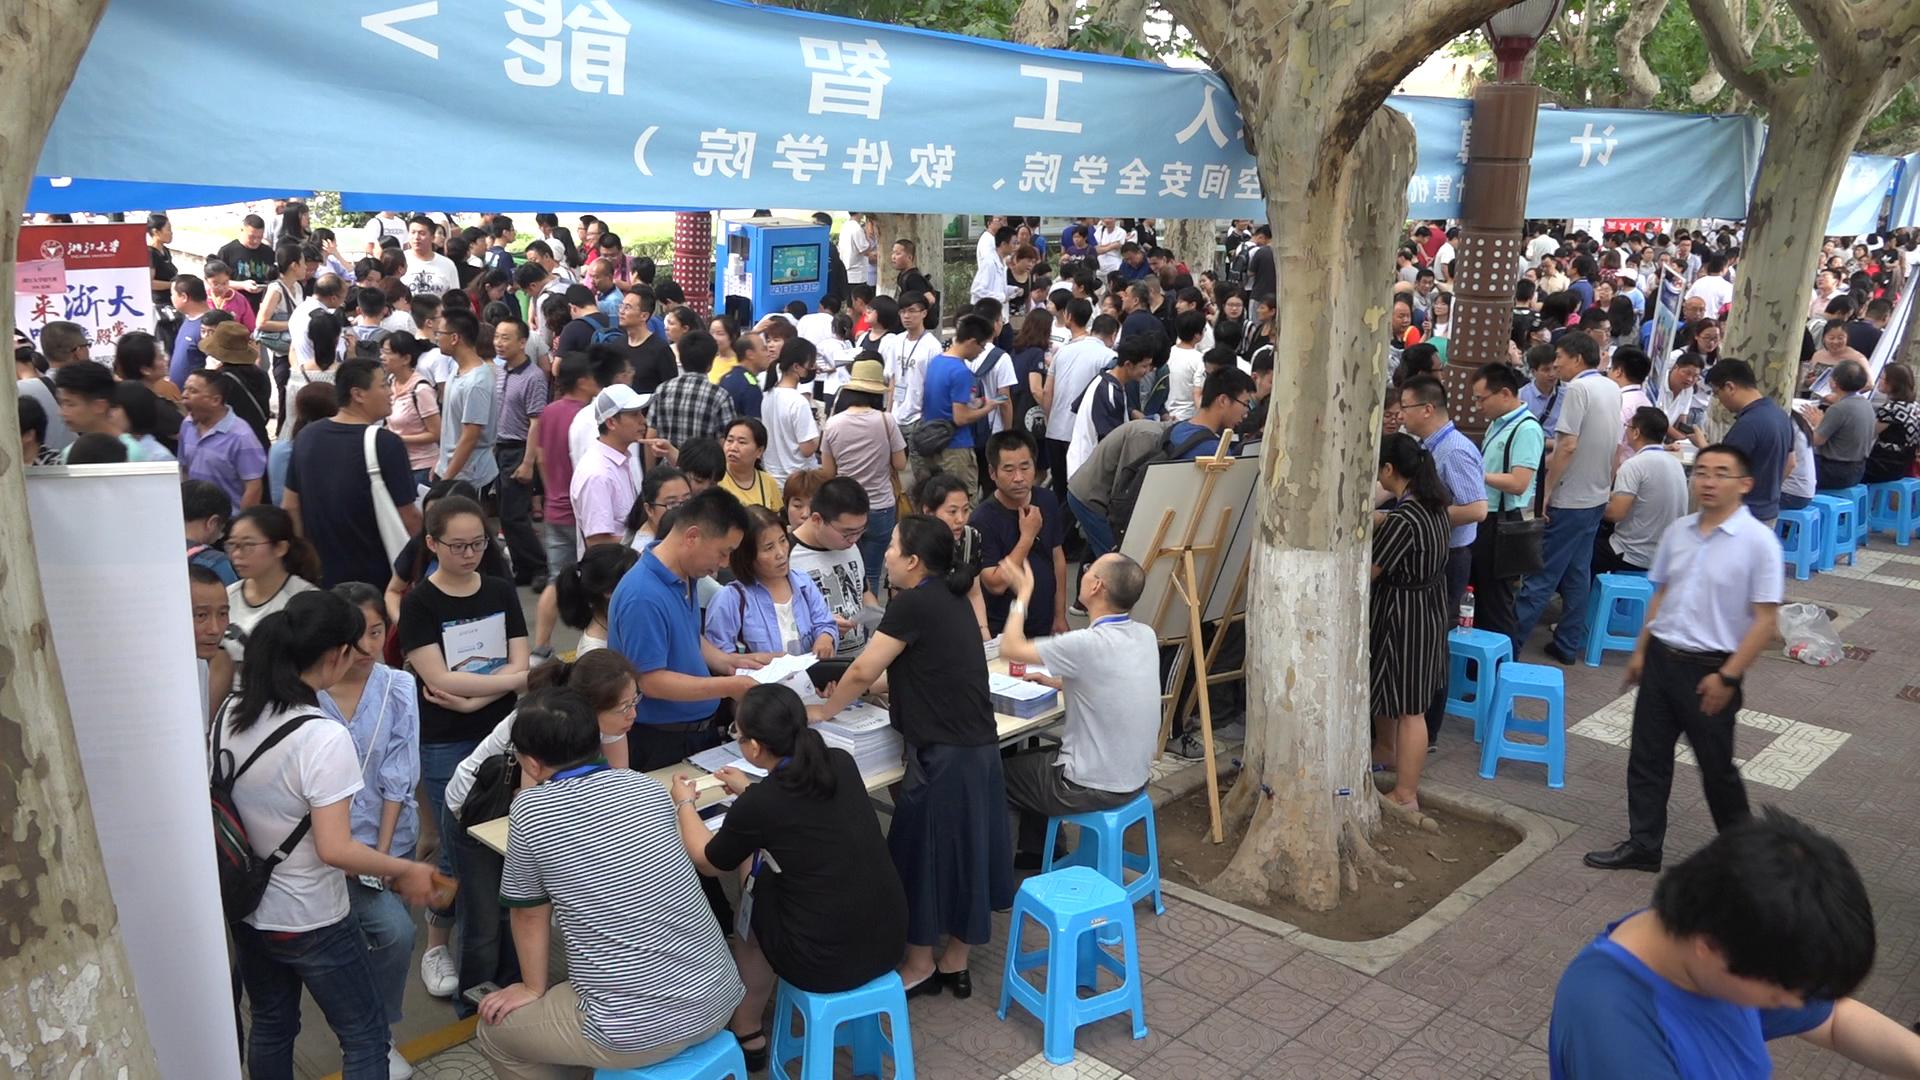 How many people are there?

211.